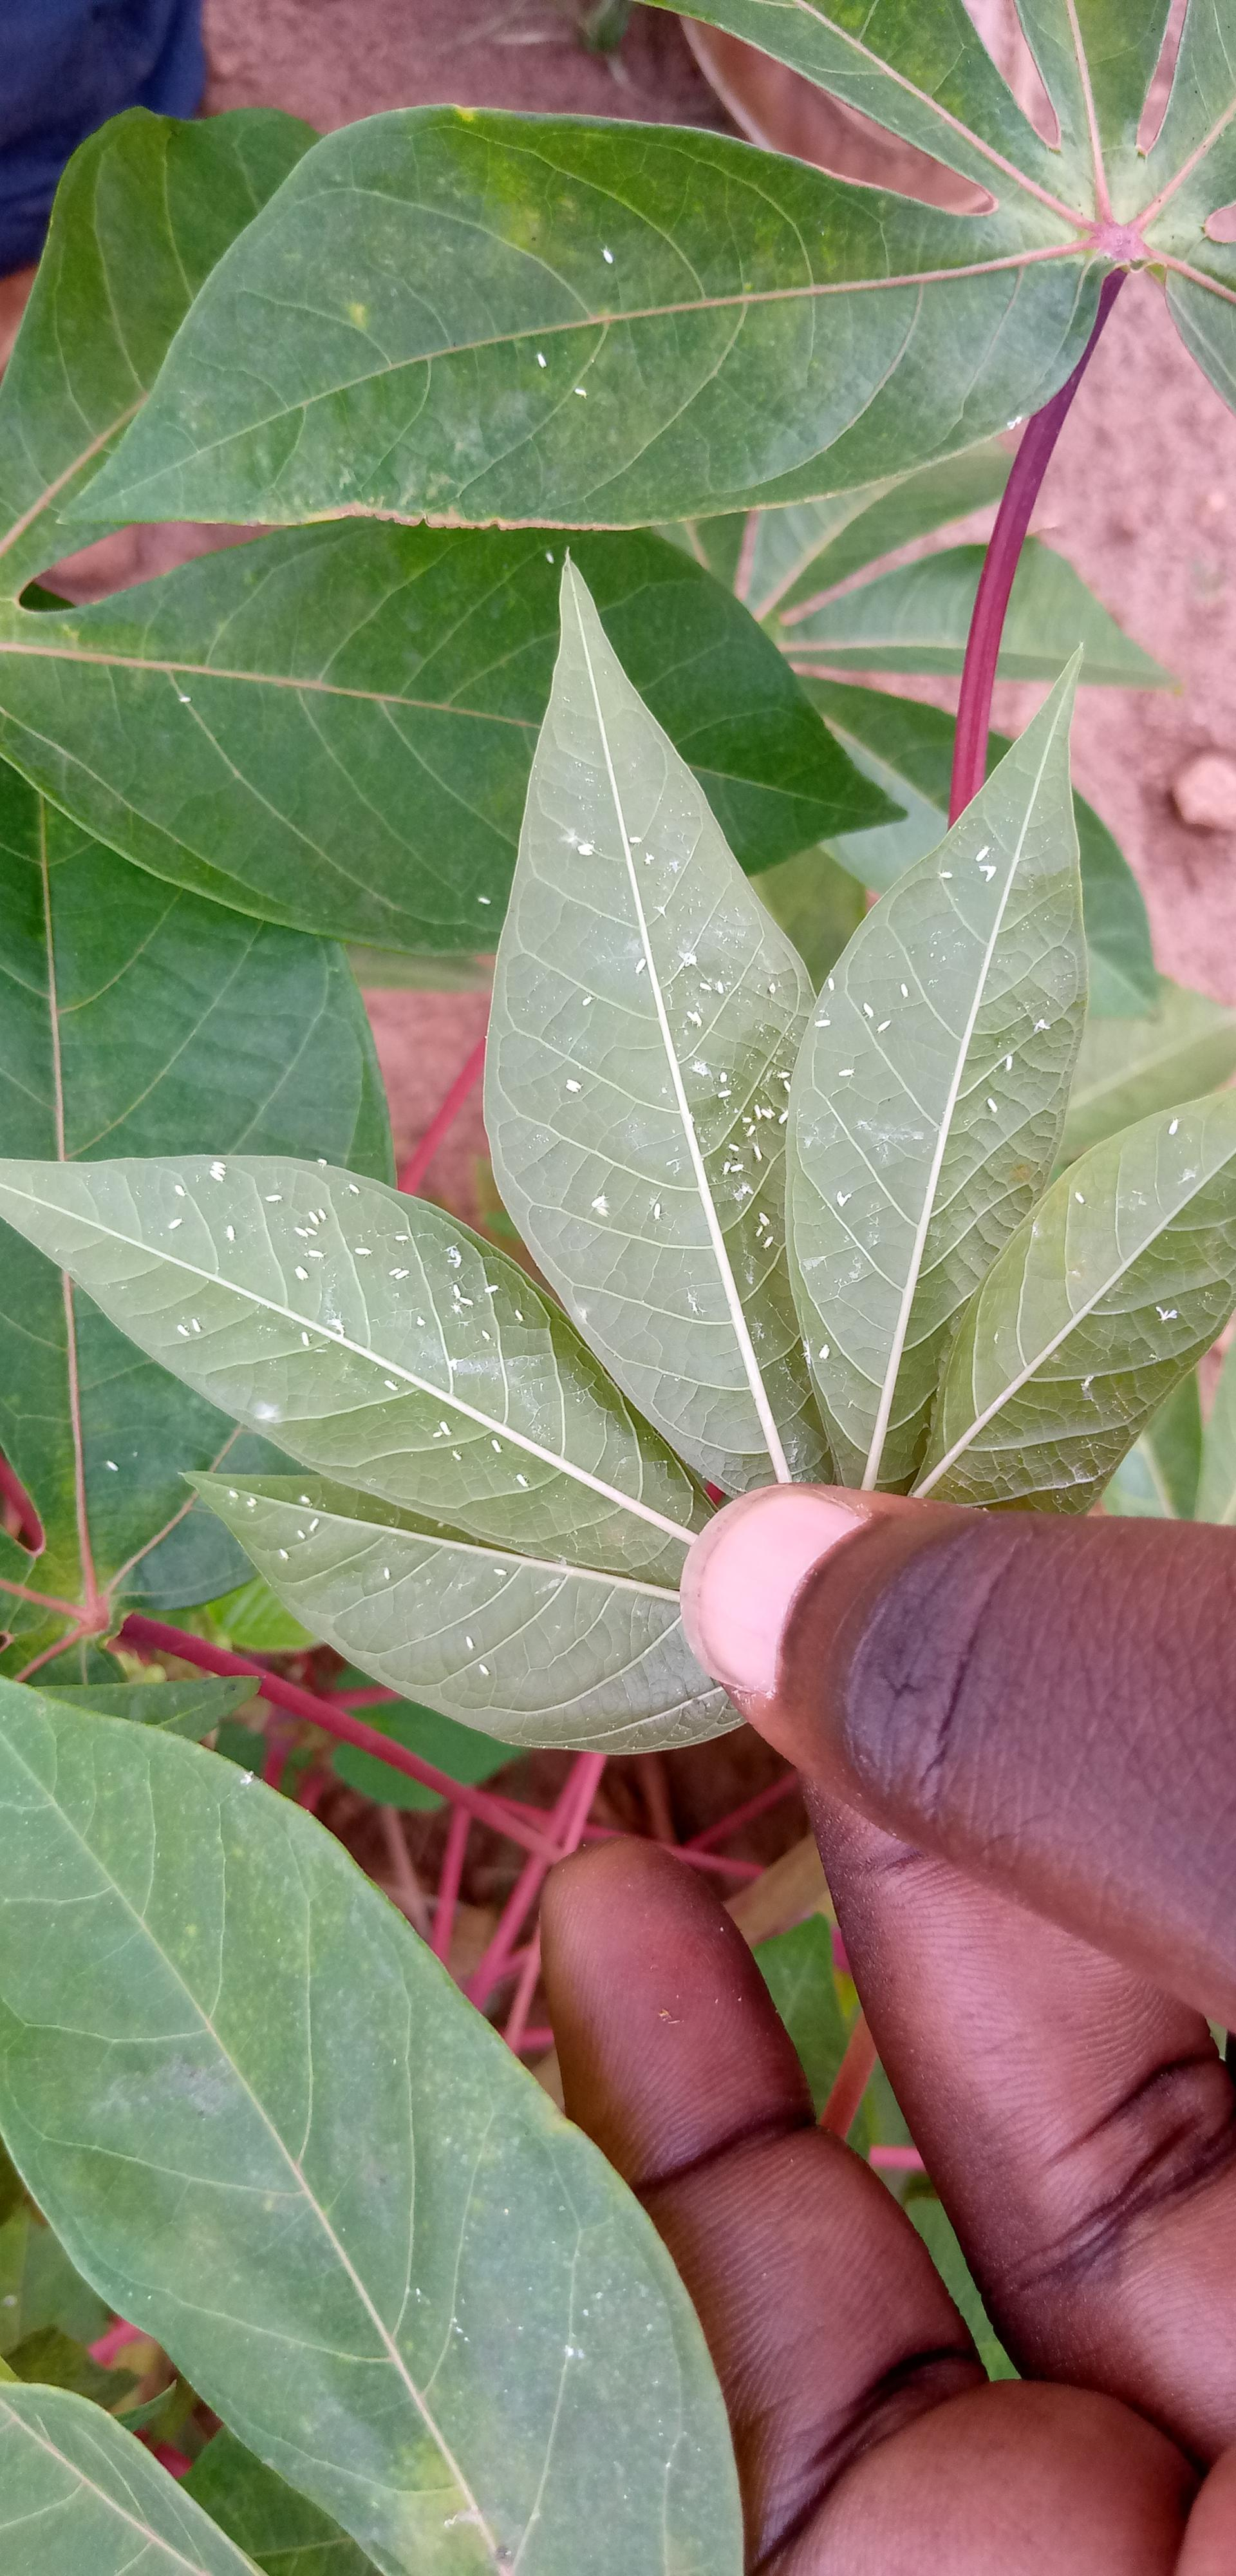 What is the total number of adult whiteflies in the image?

107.